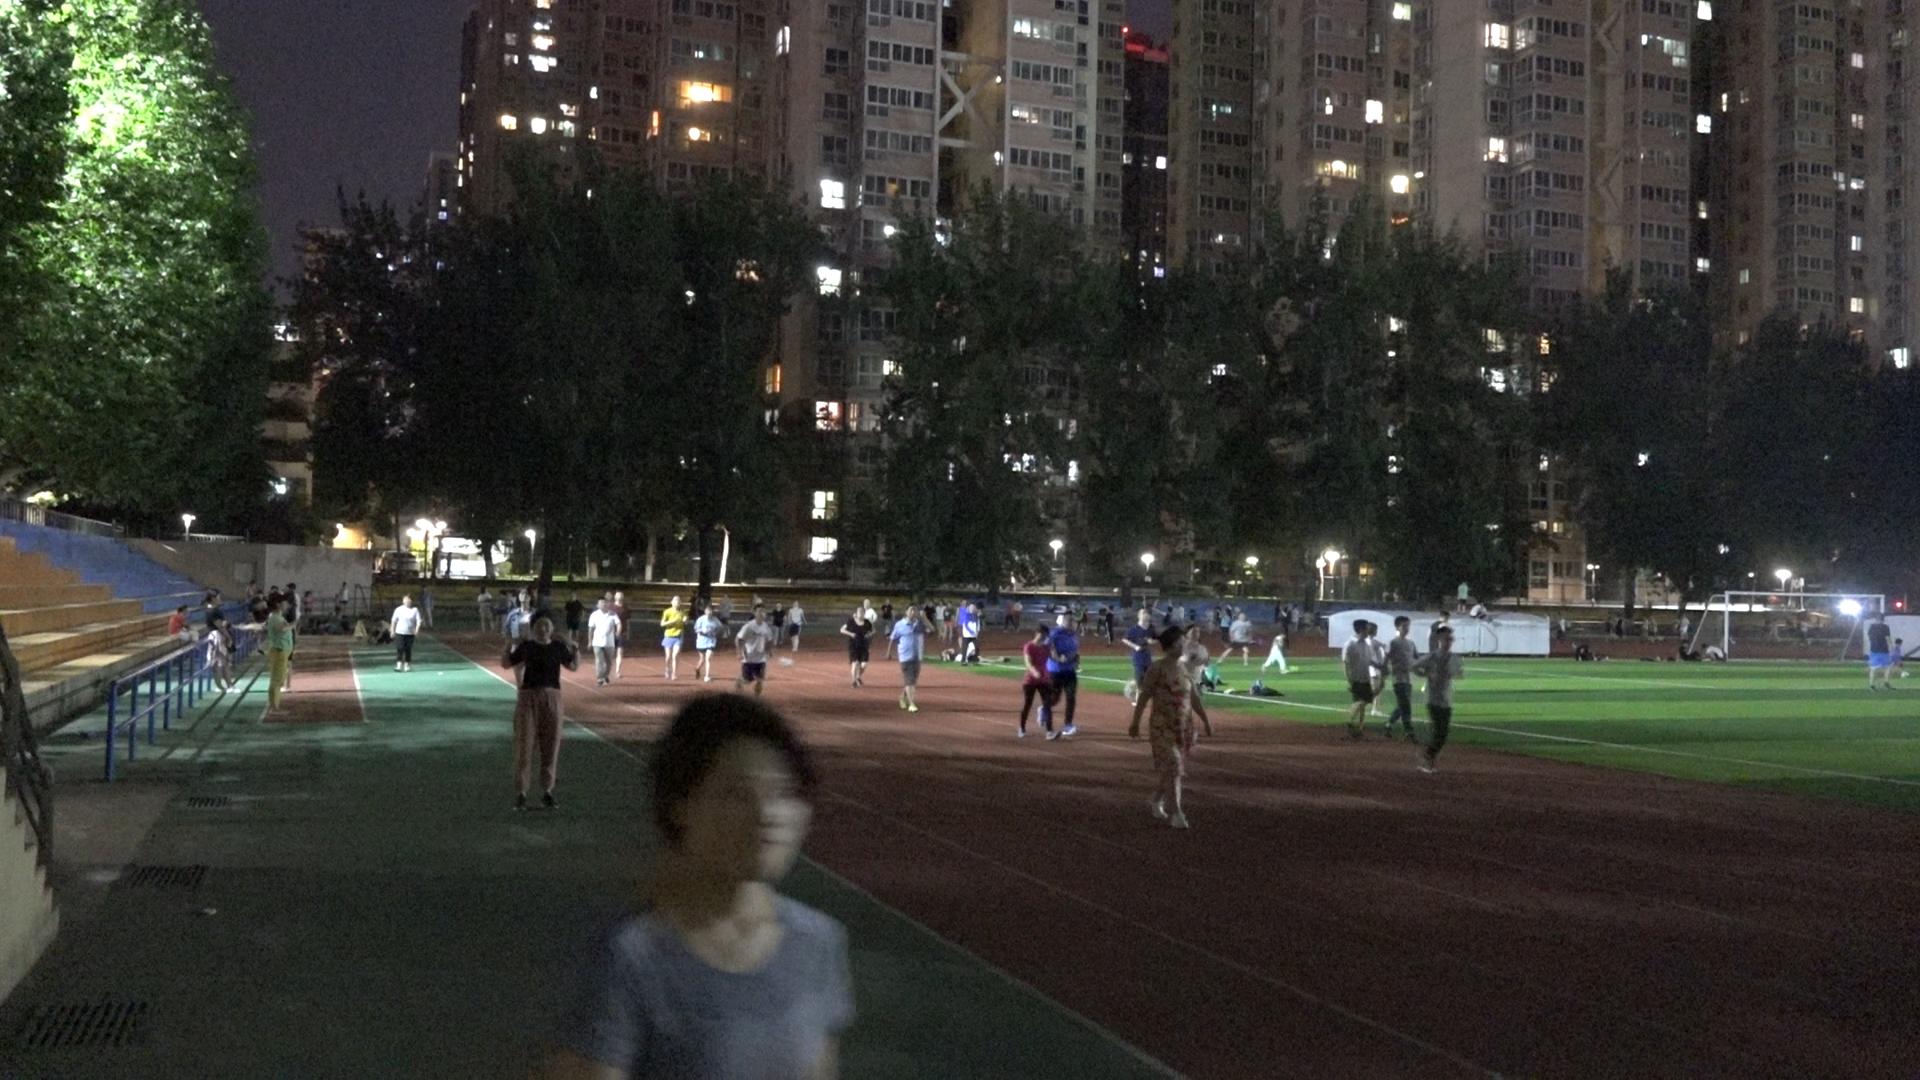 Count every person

82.